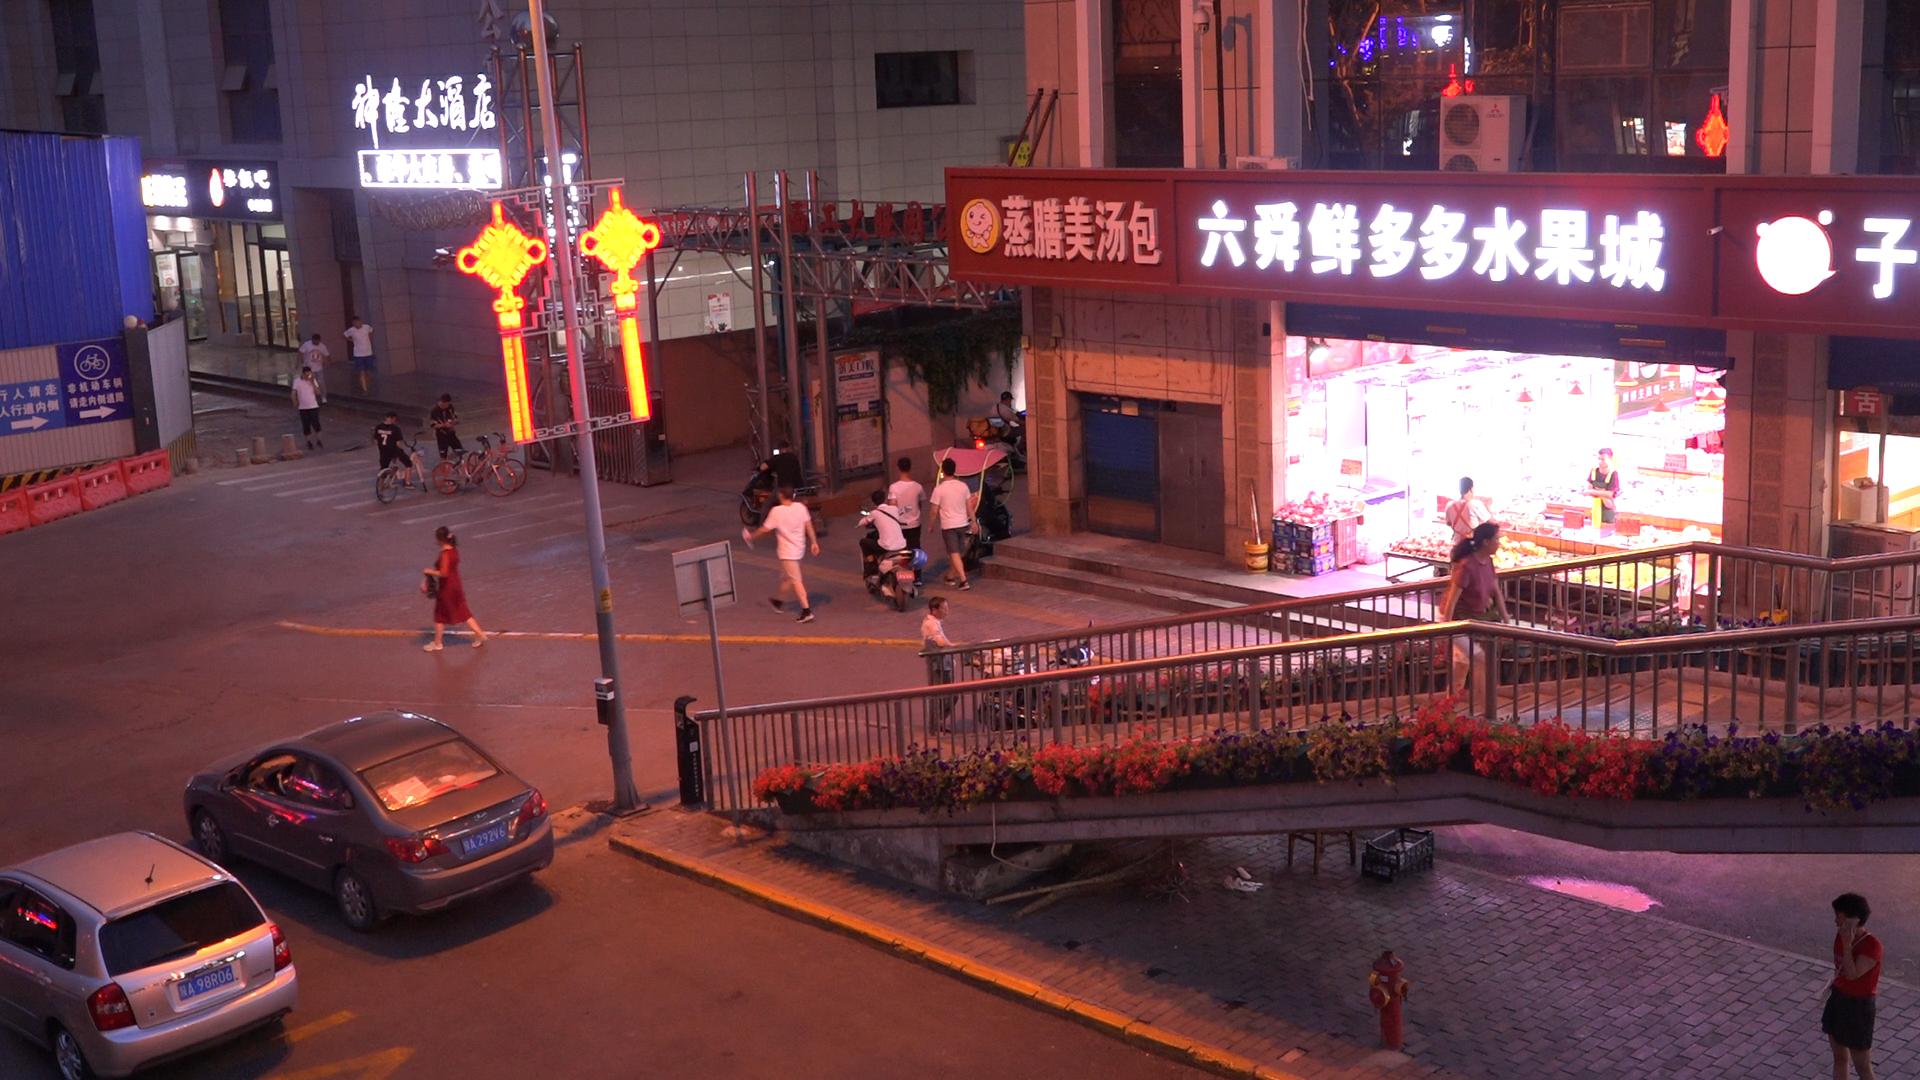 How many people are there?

17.